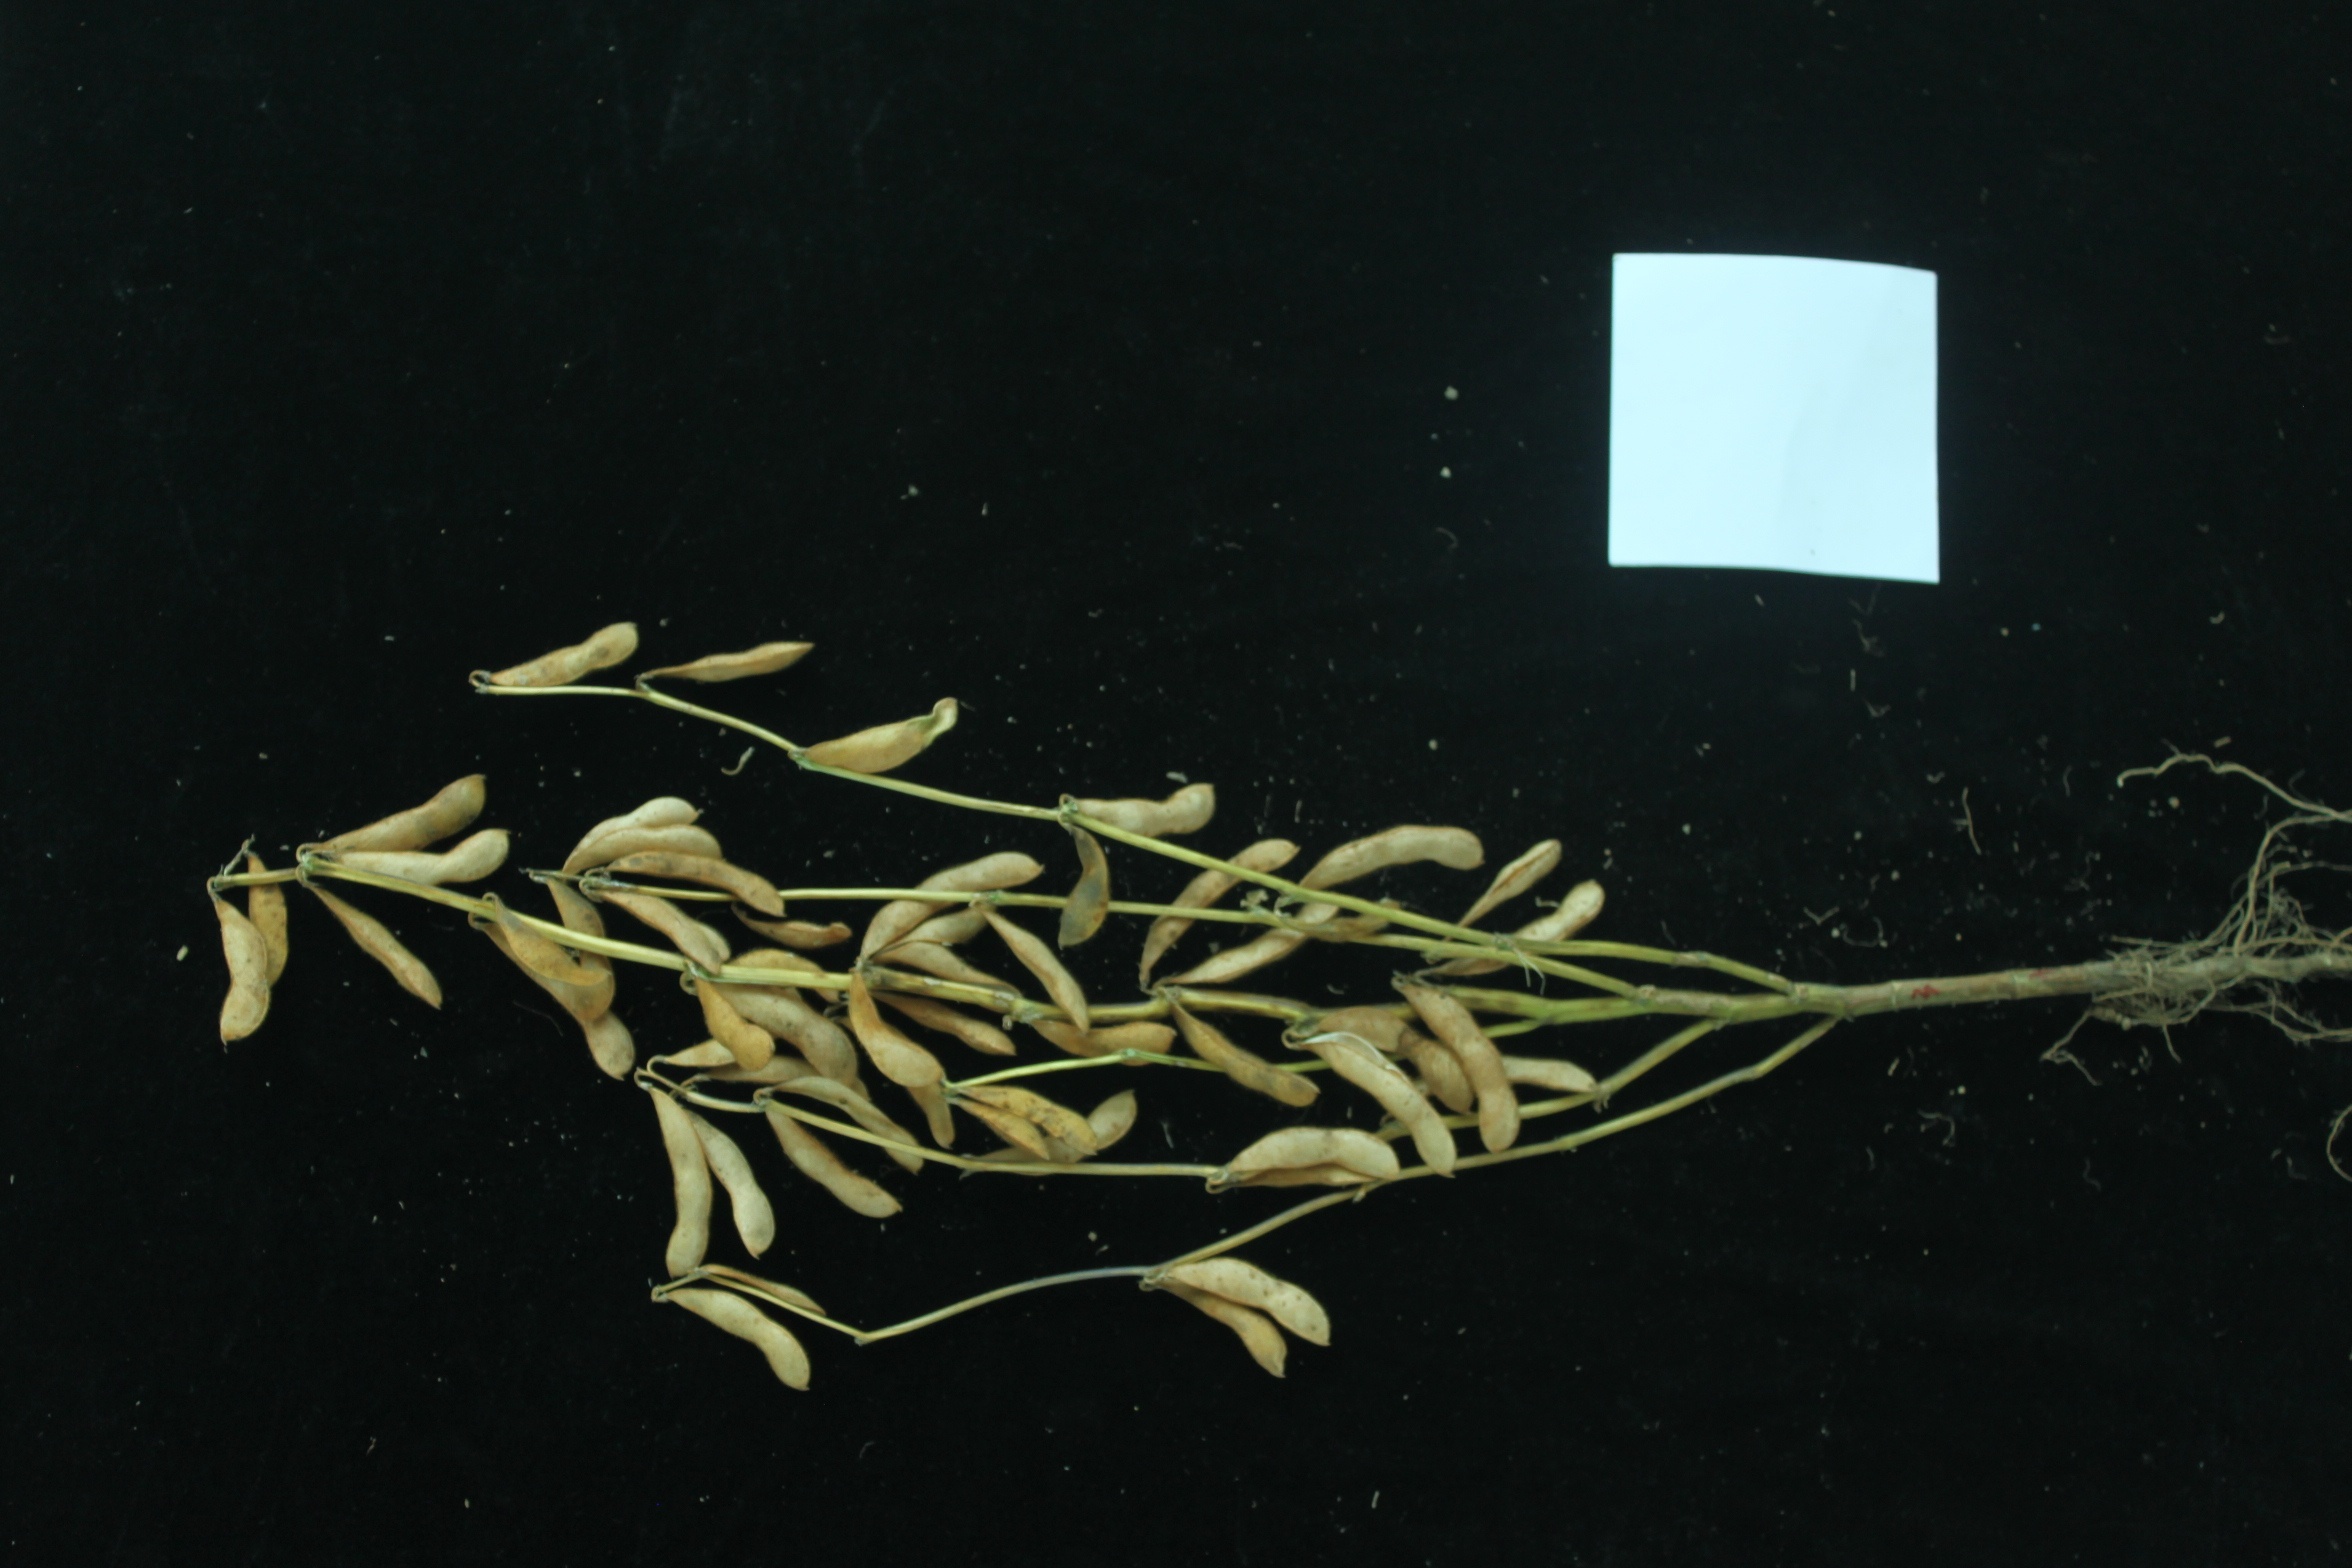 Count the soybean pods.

53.